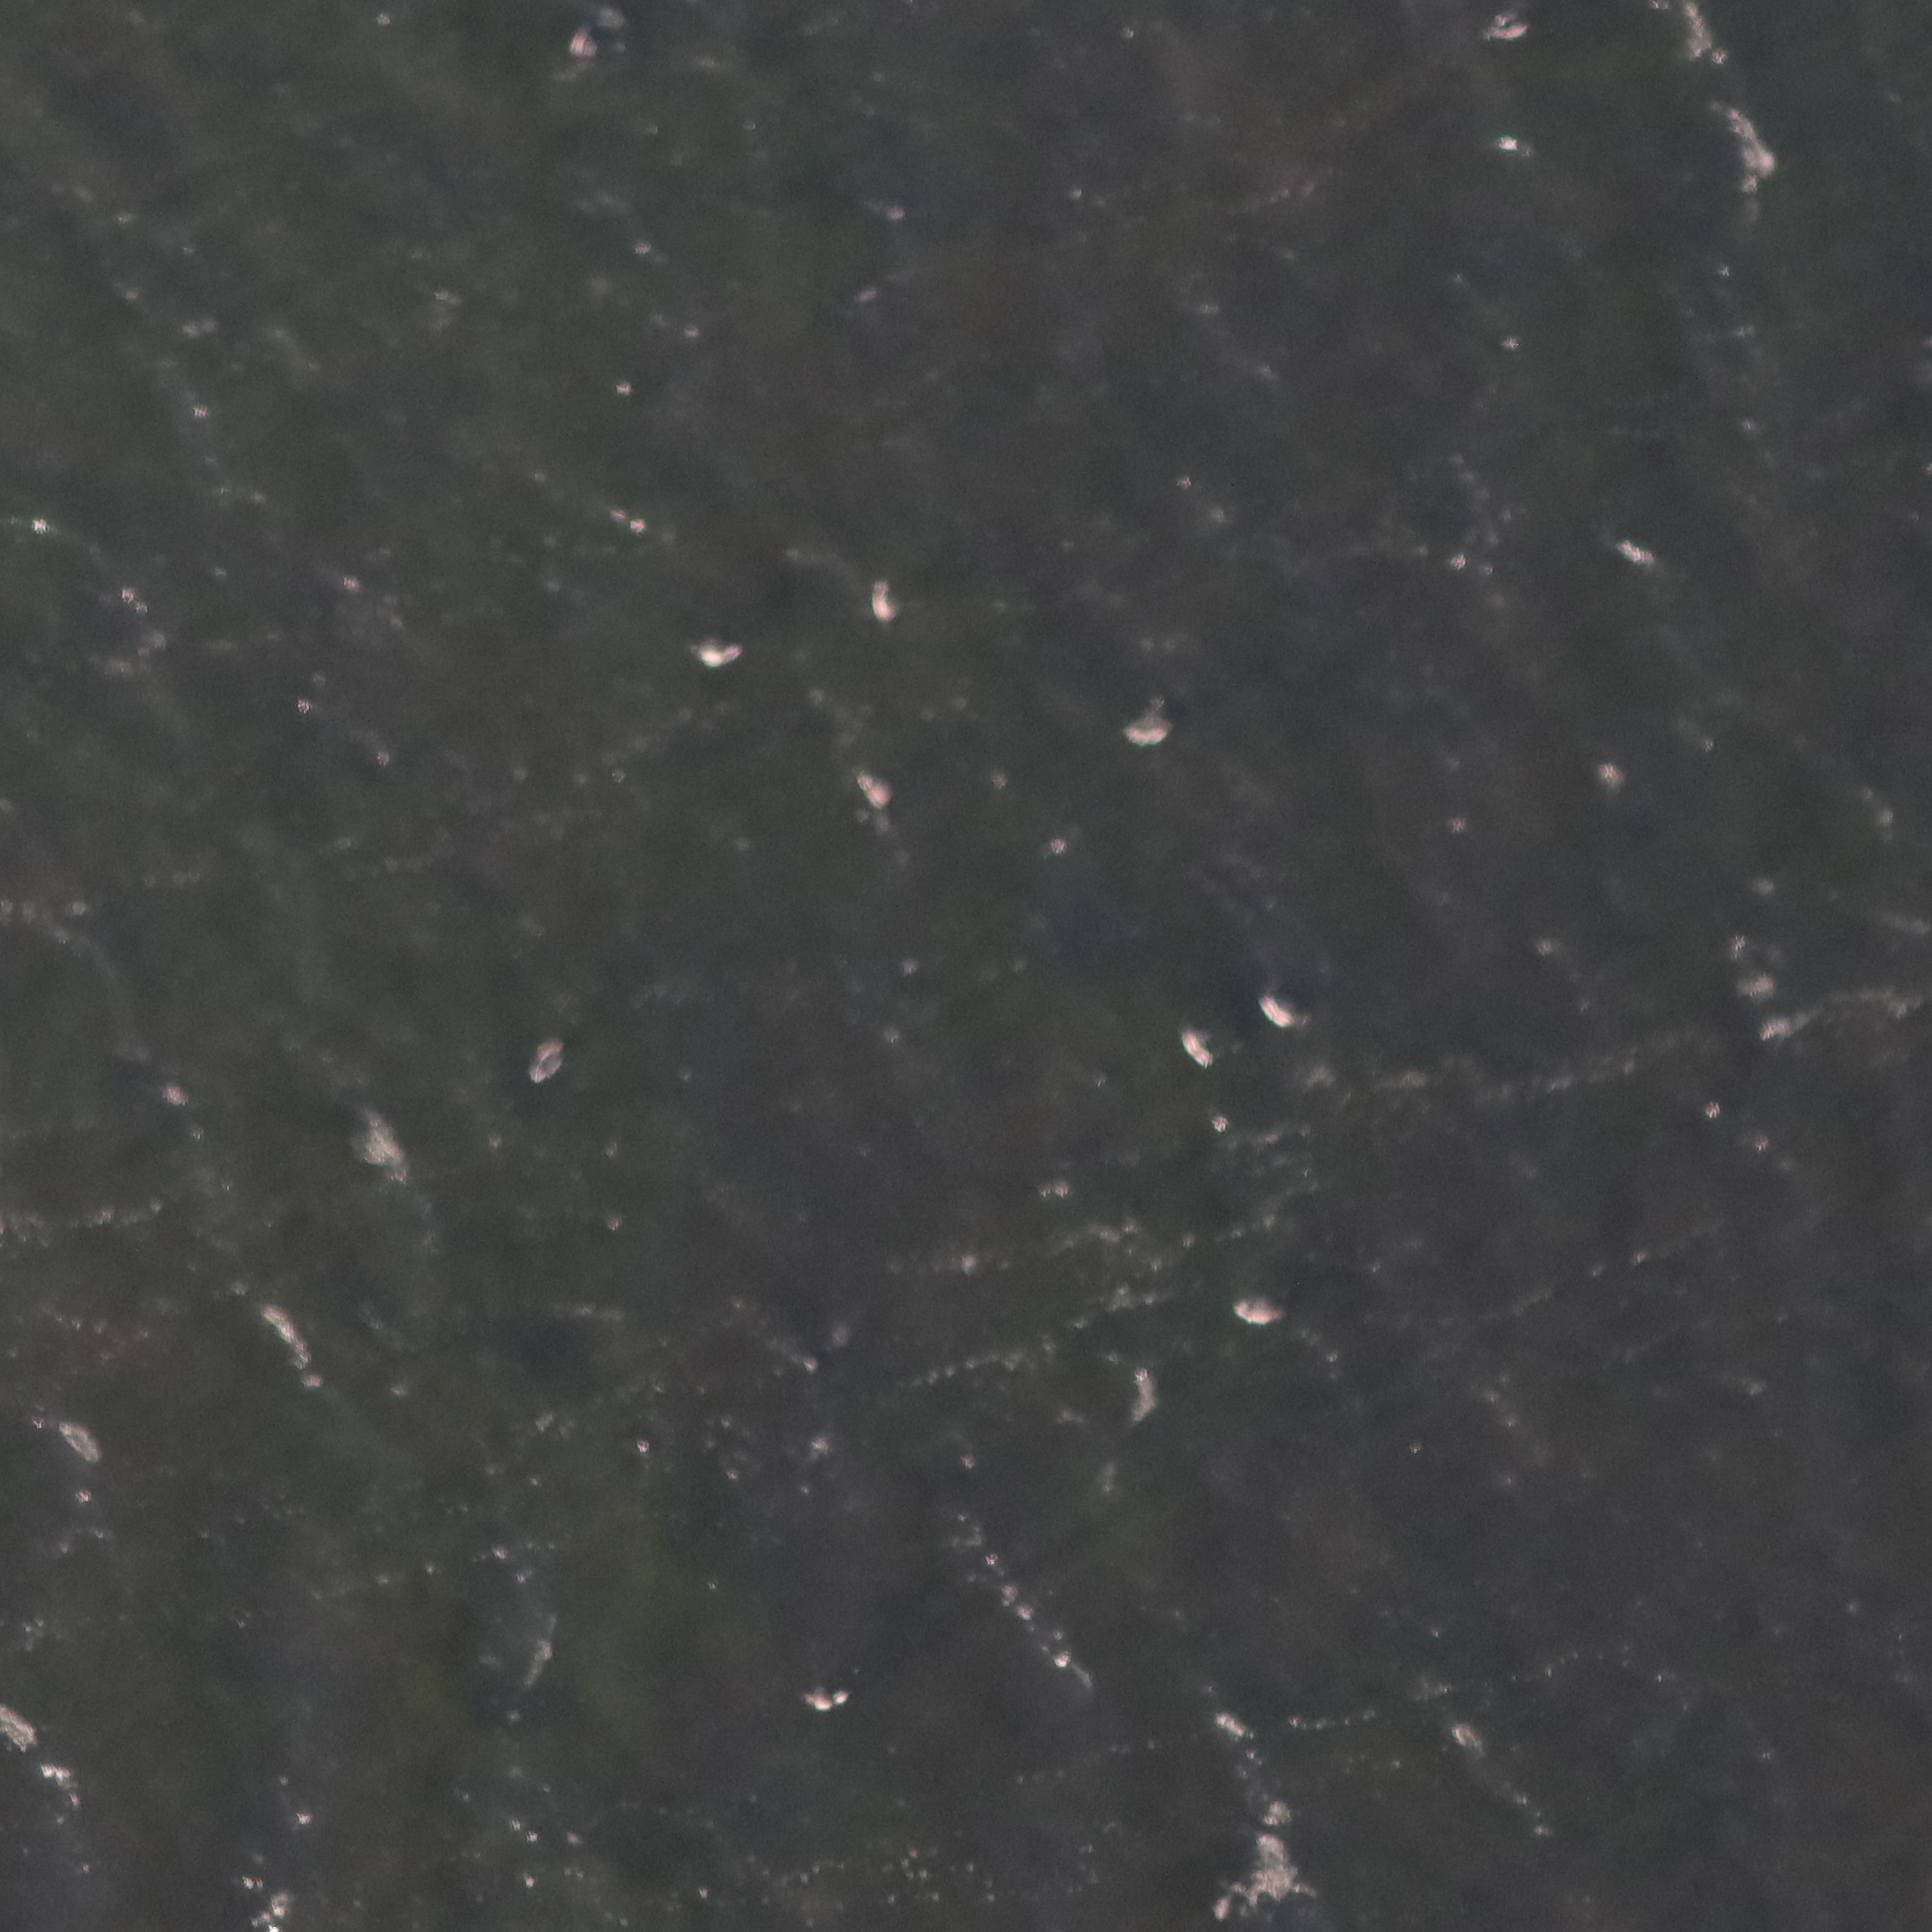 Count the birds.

11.